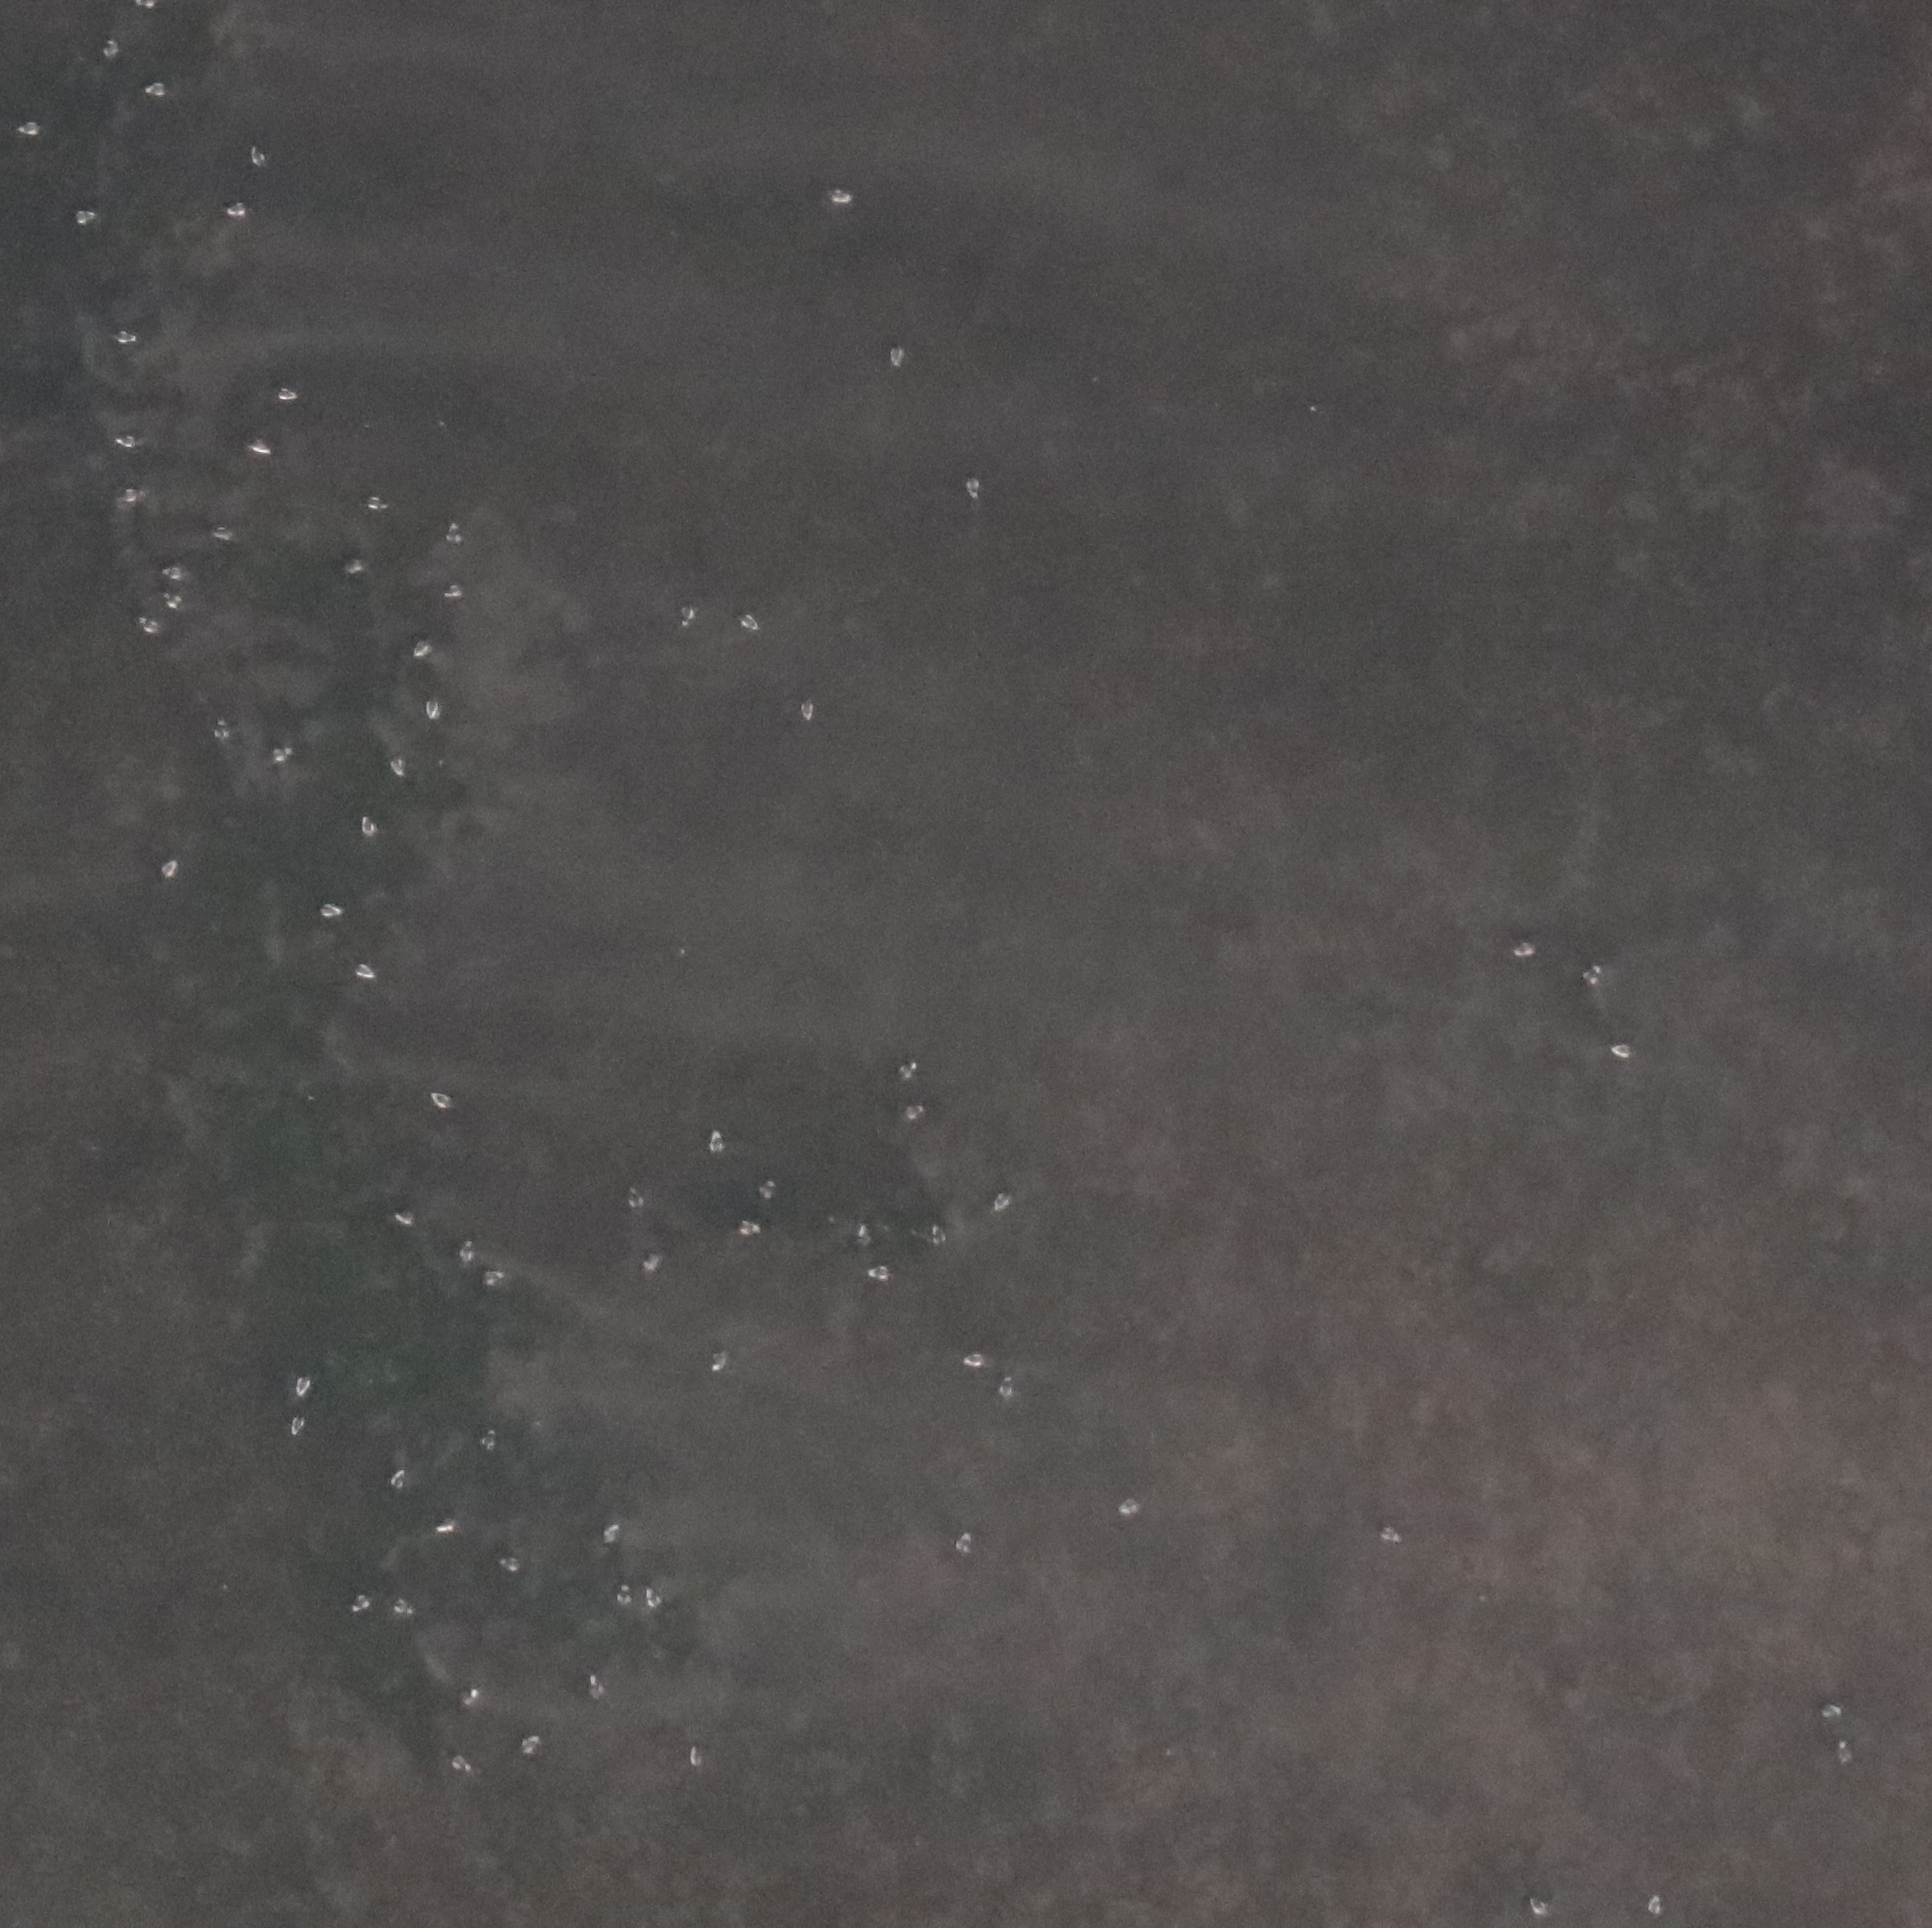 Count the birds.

79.